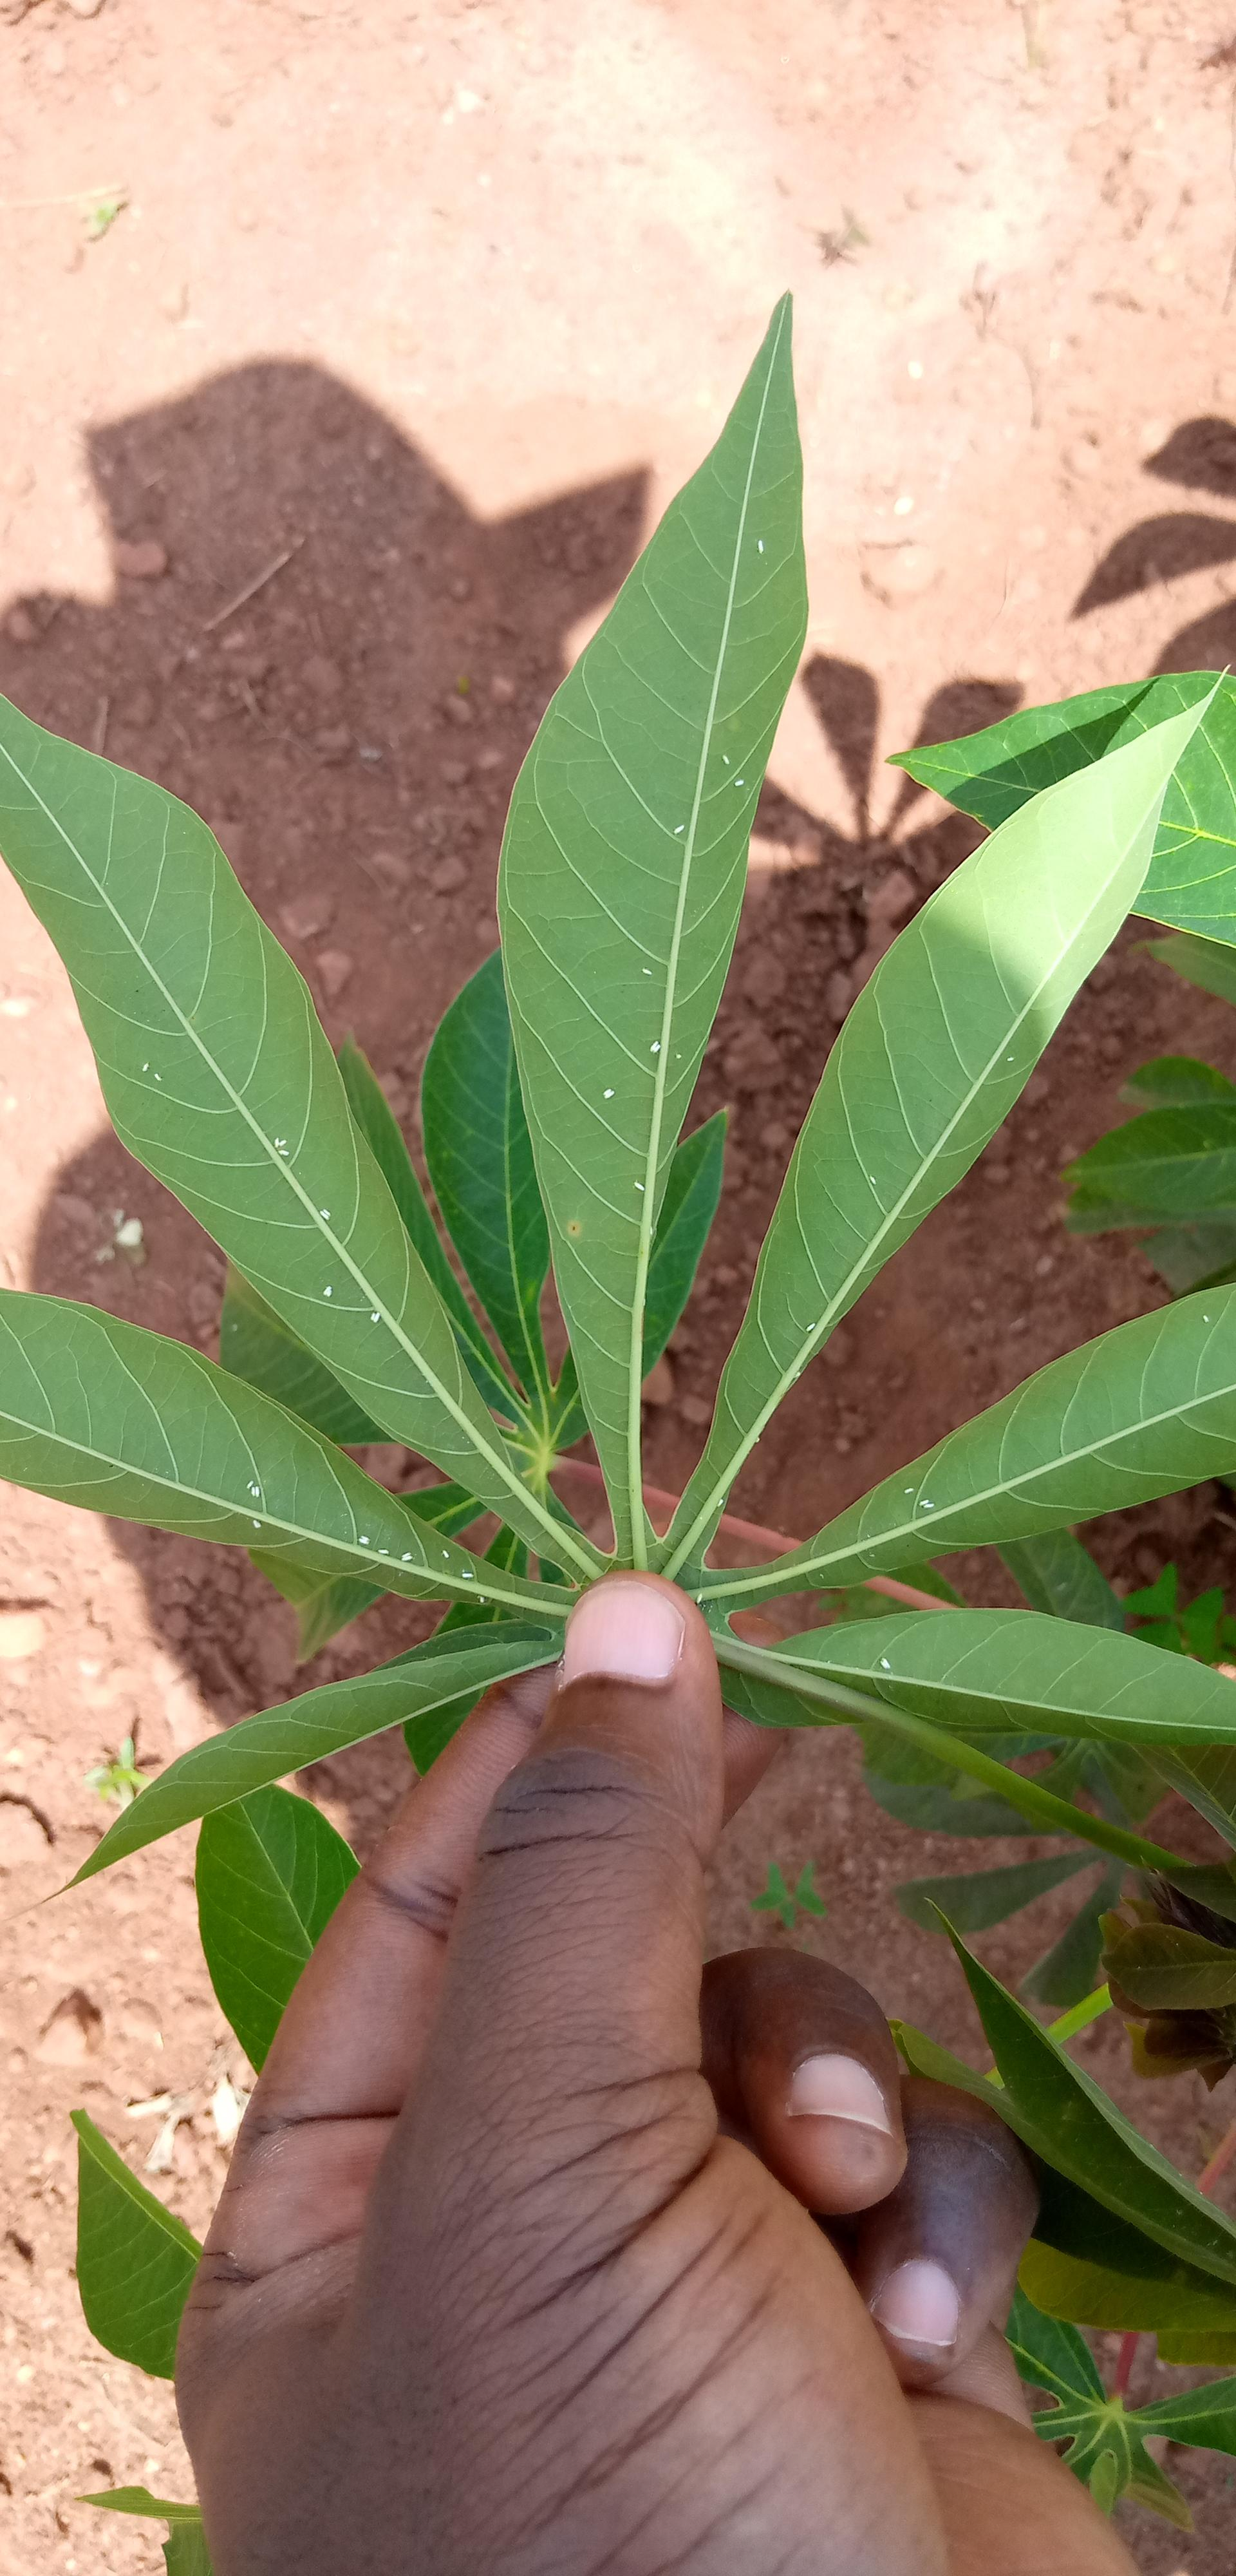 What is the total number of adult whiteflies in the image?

45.